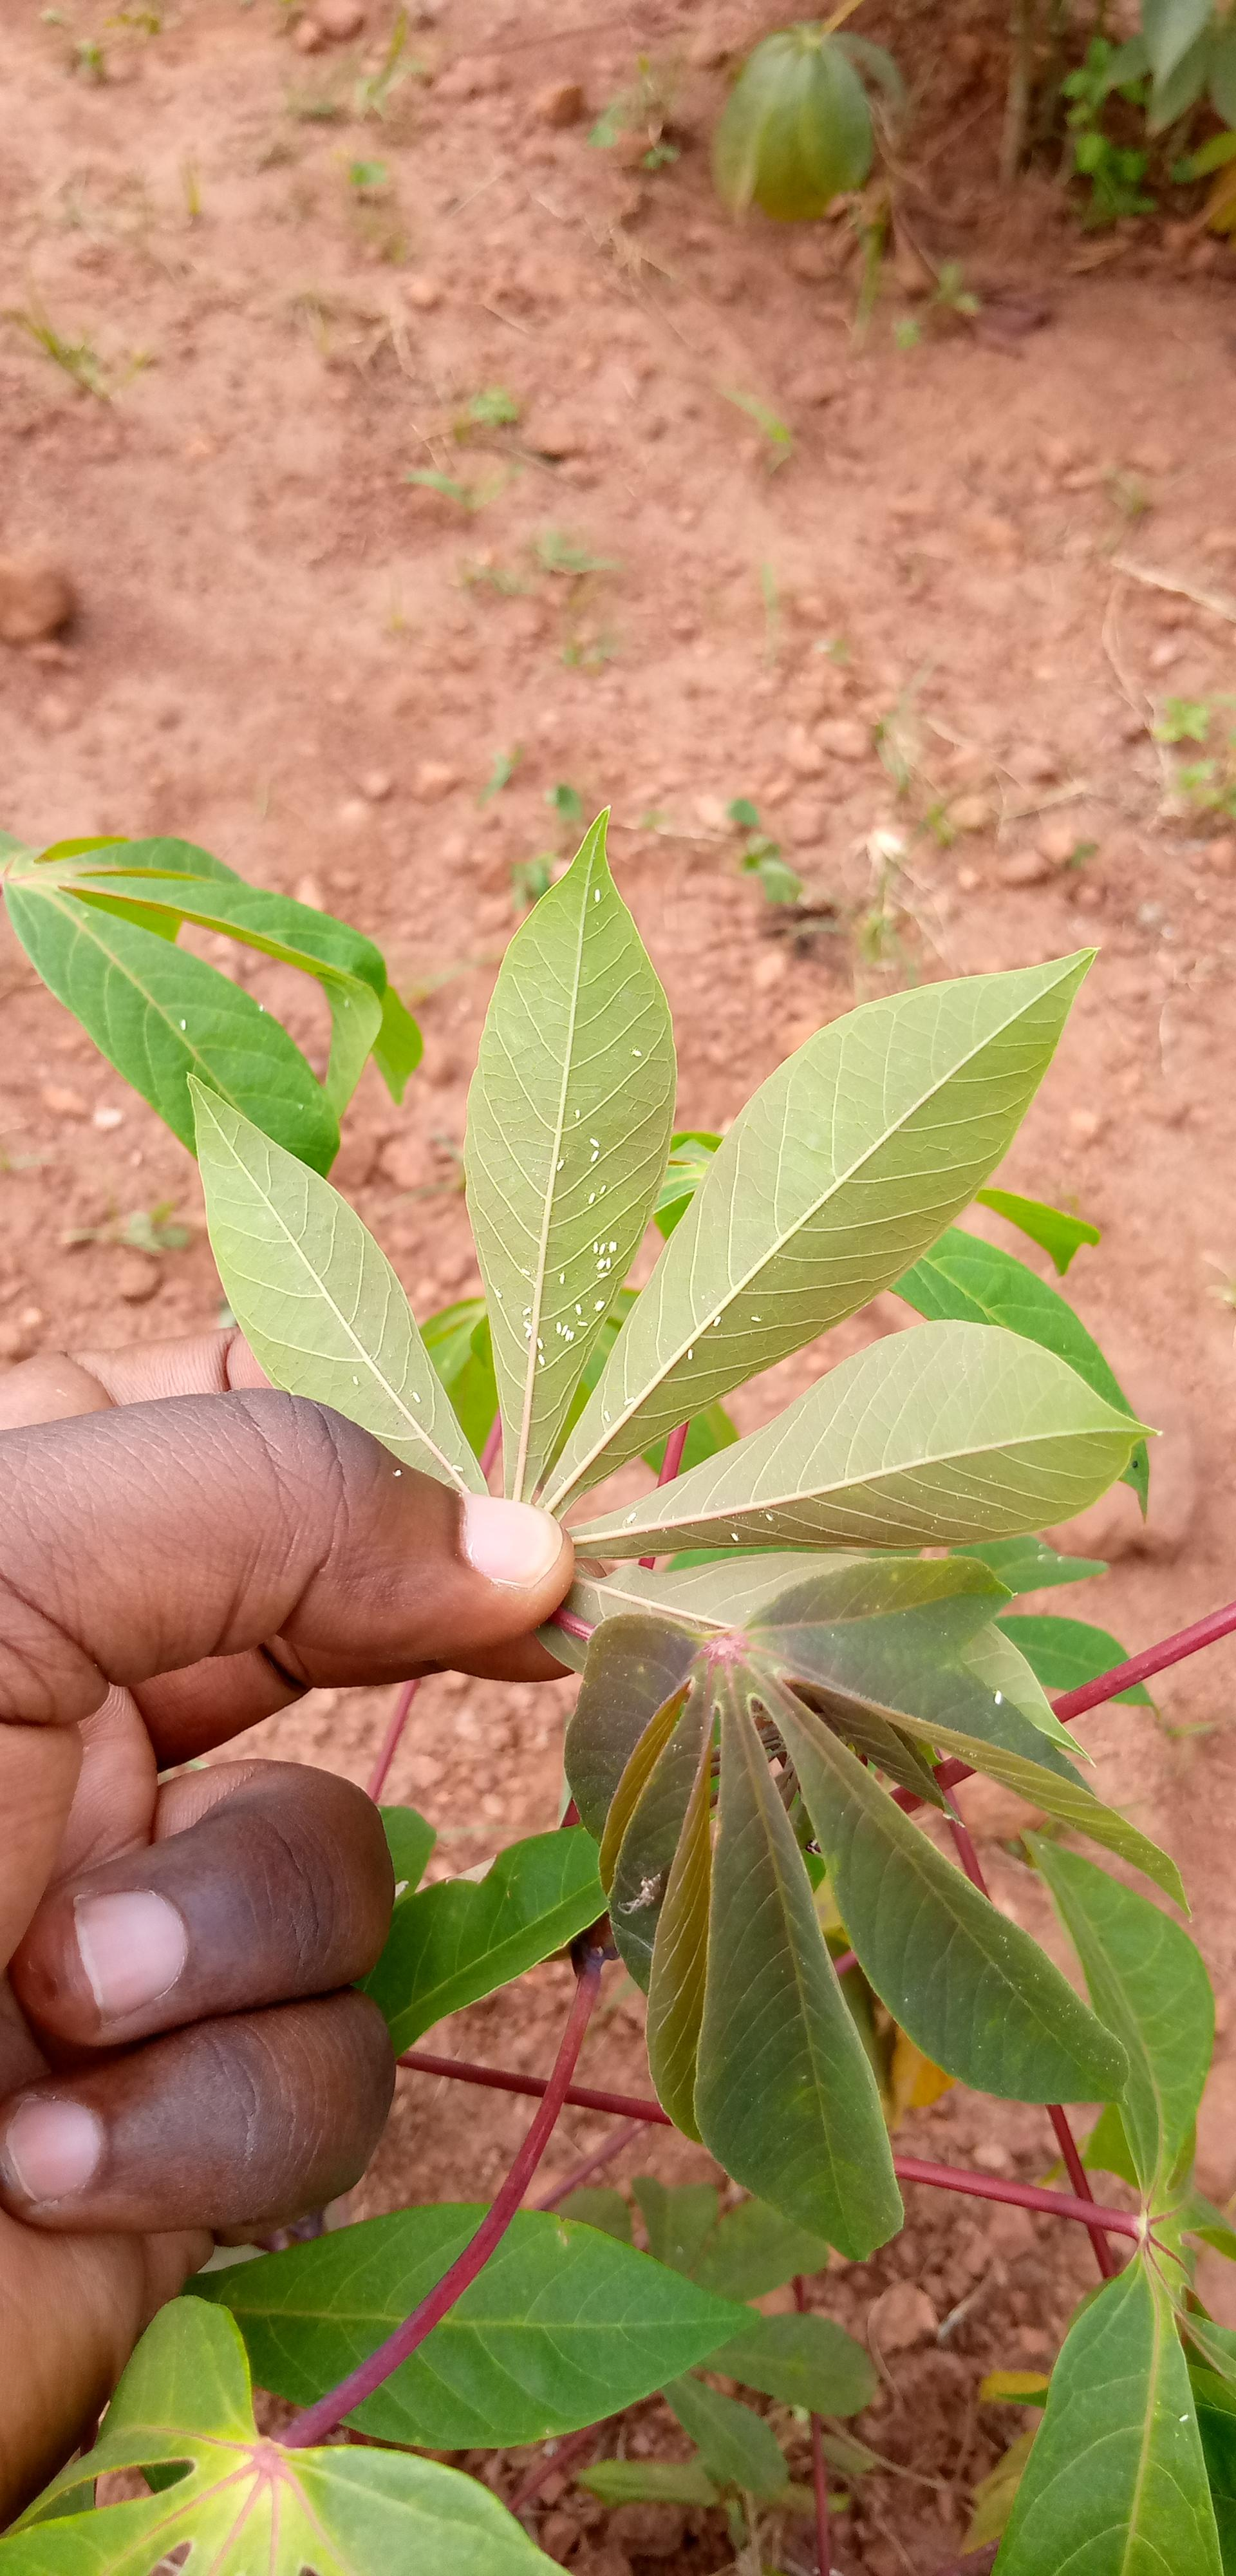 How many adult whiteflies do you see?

47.